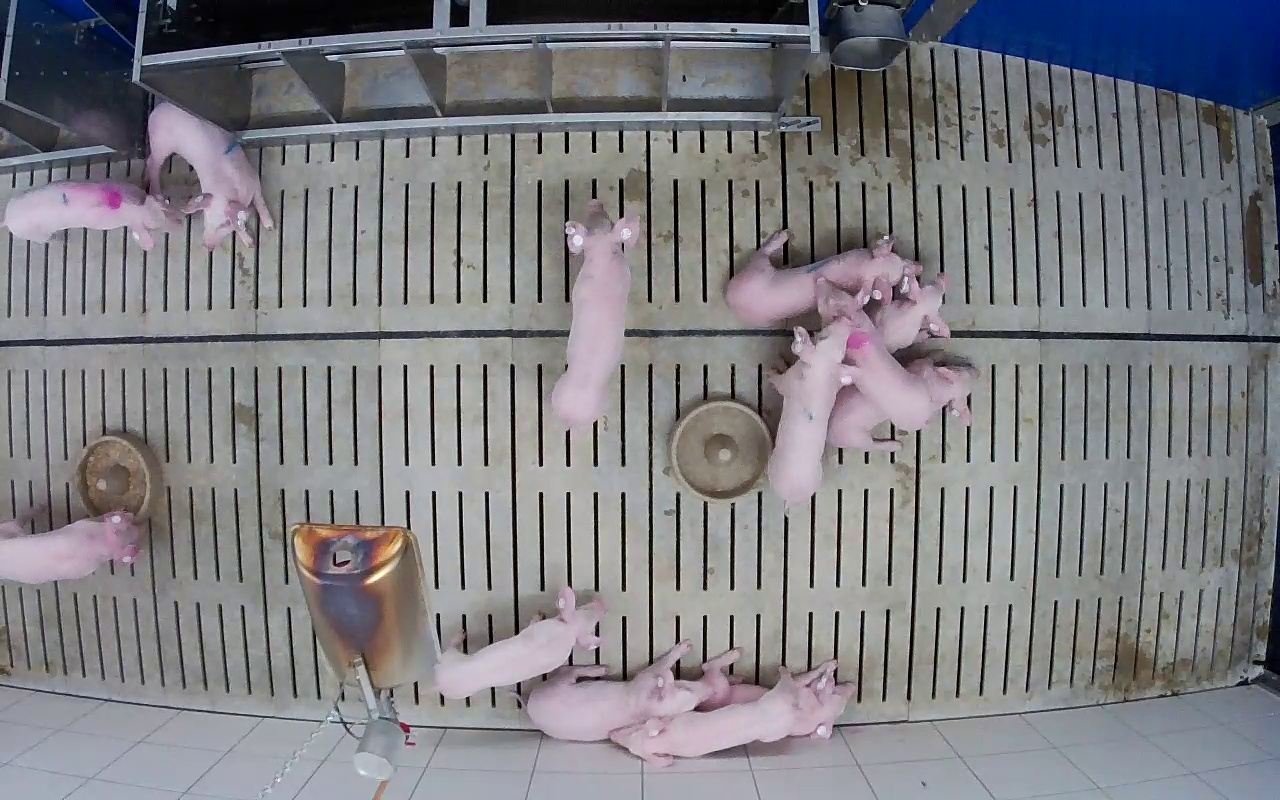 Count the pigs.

13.